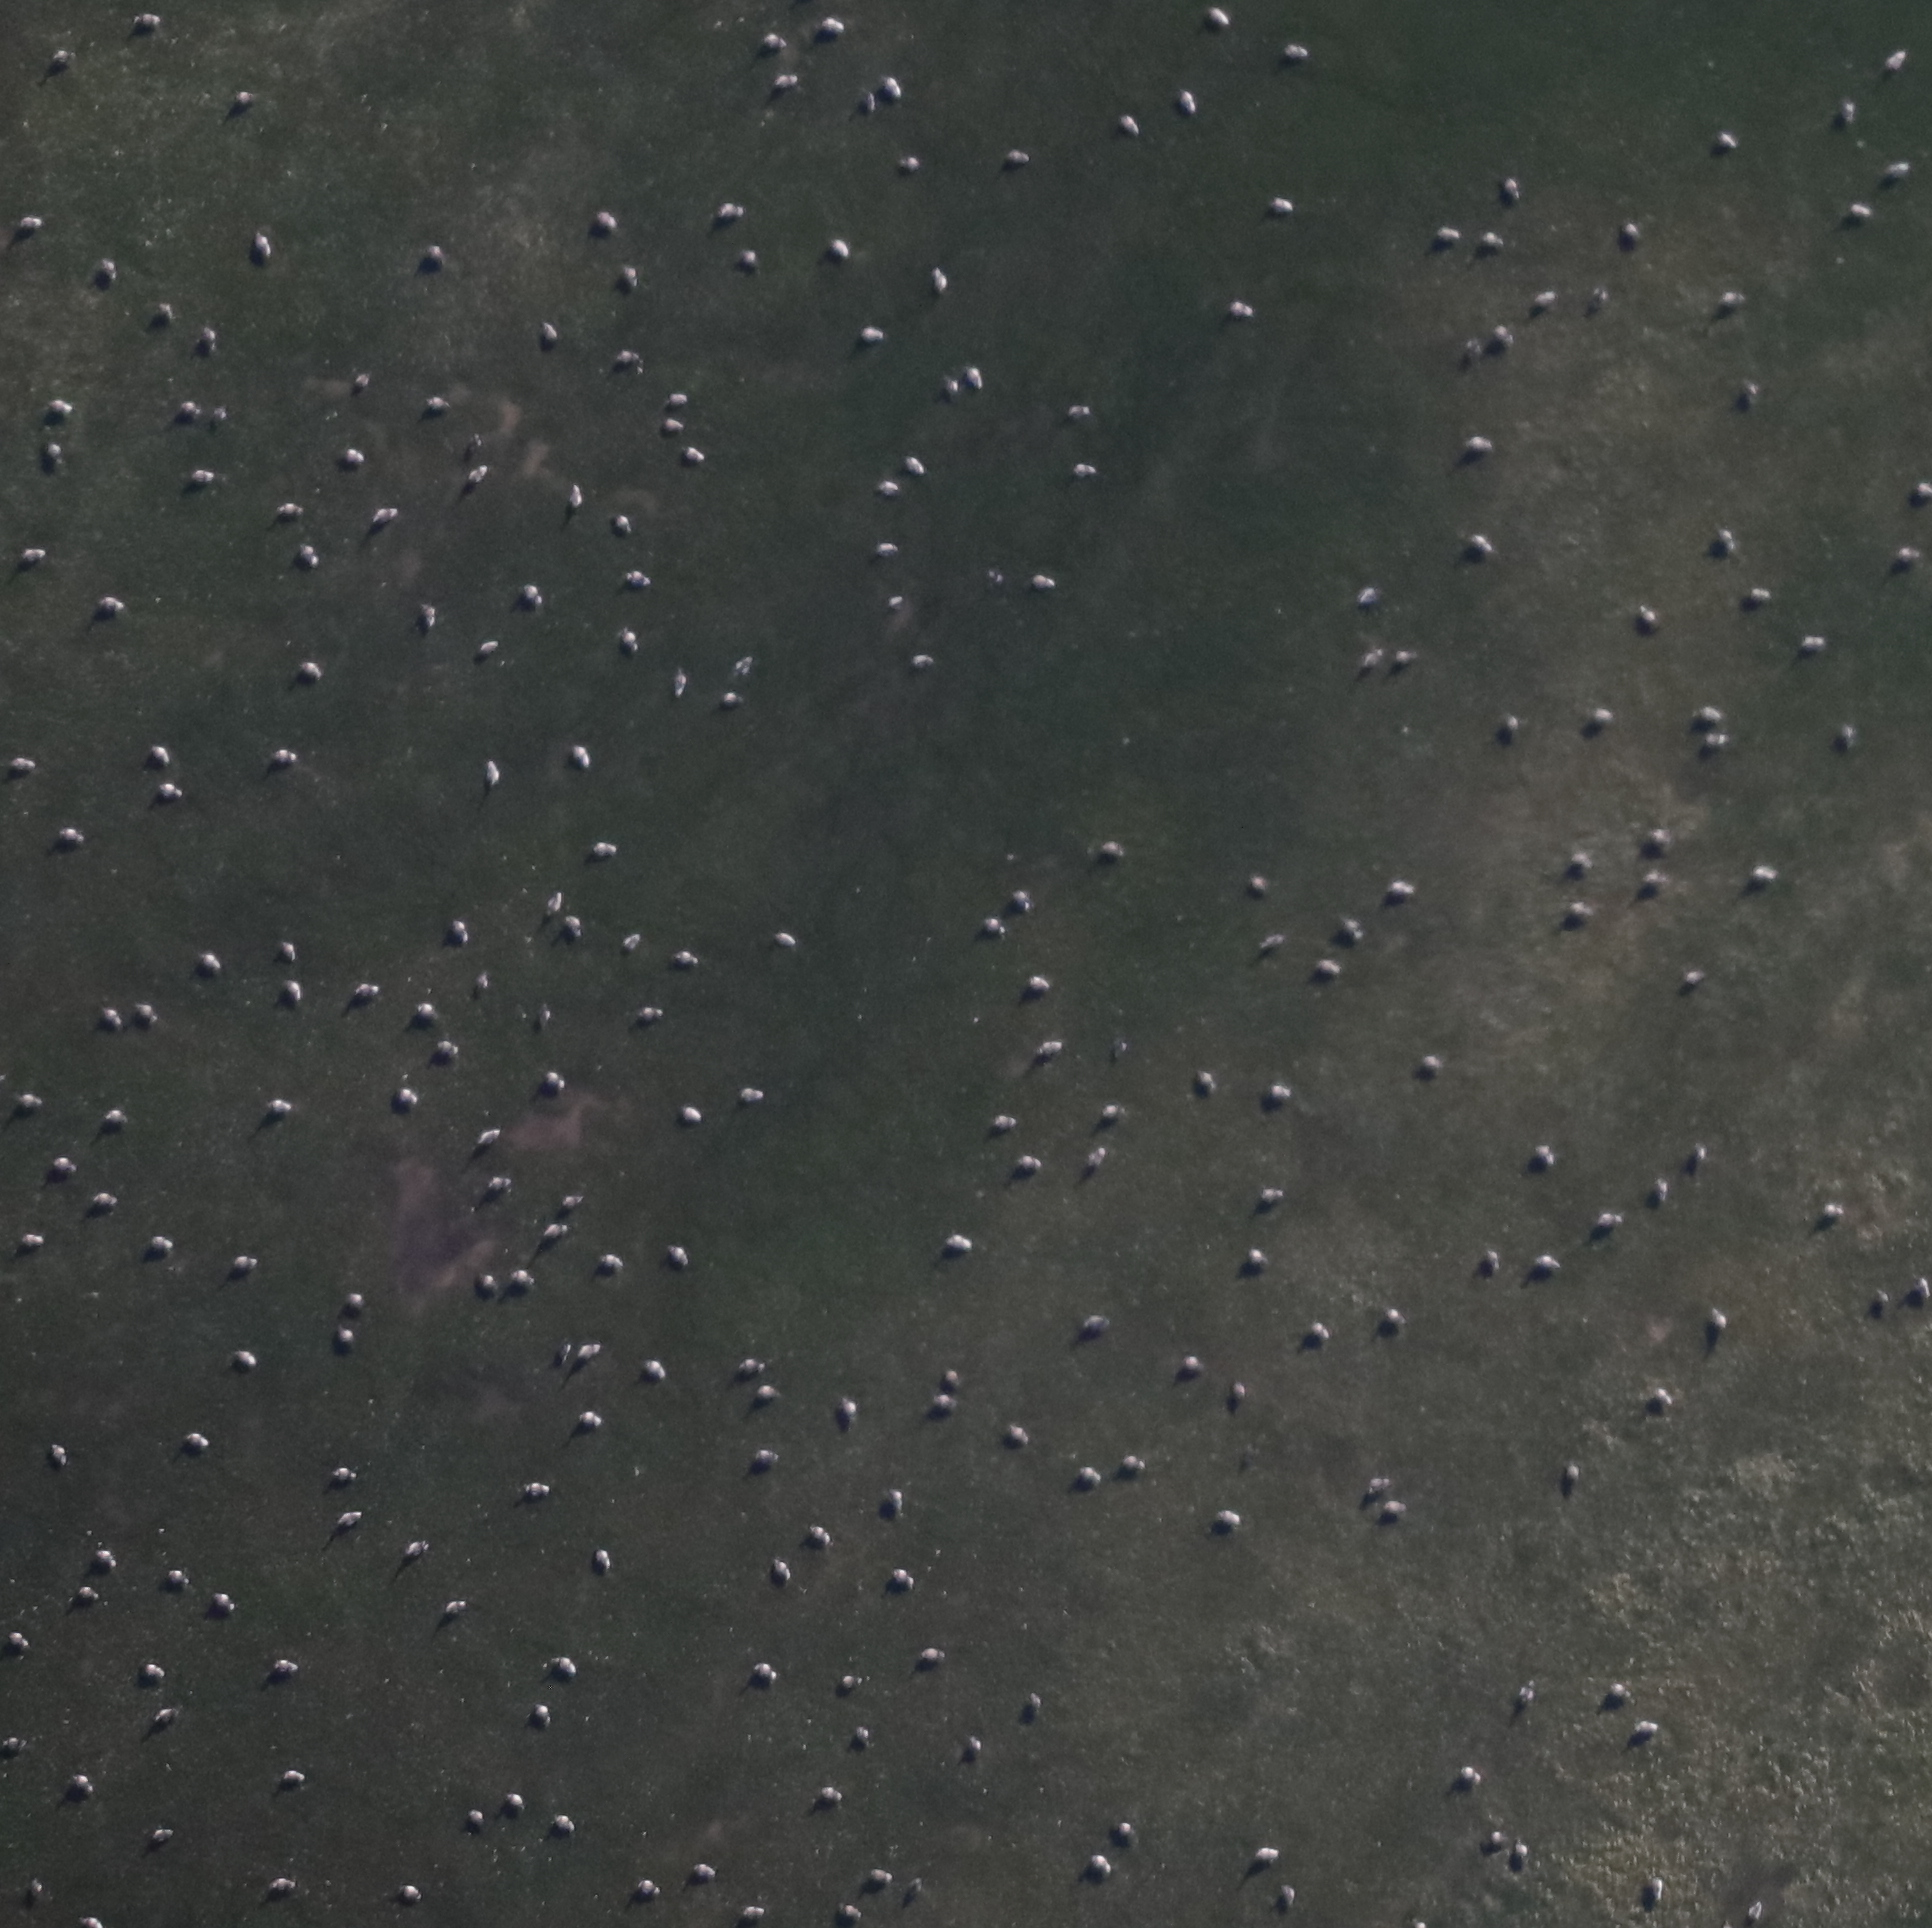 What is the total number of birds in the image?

266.